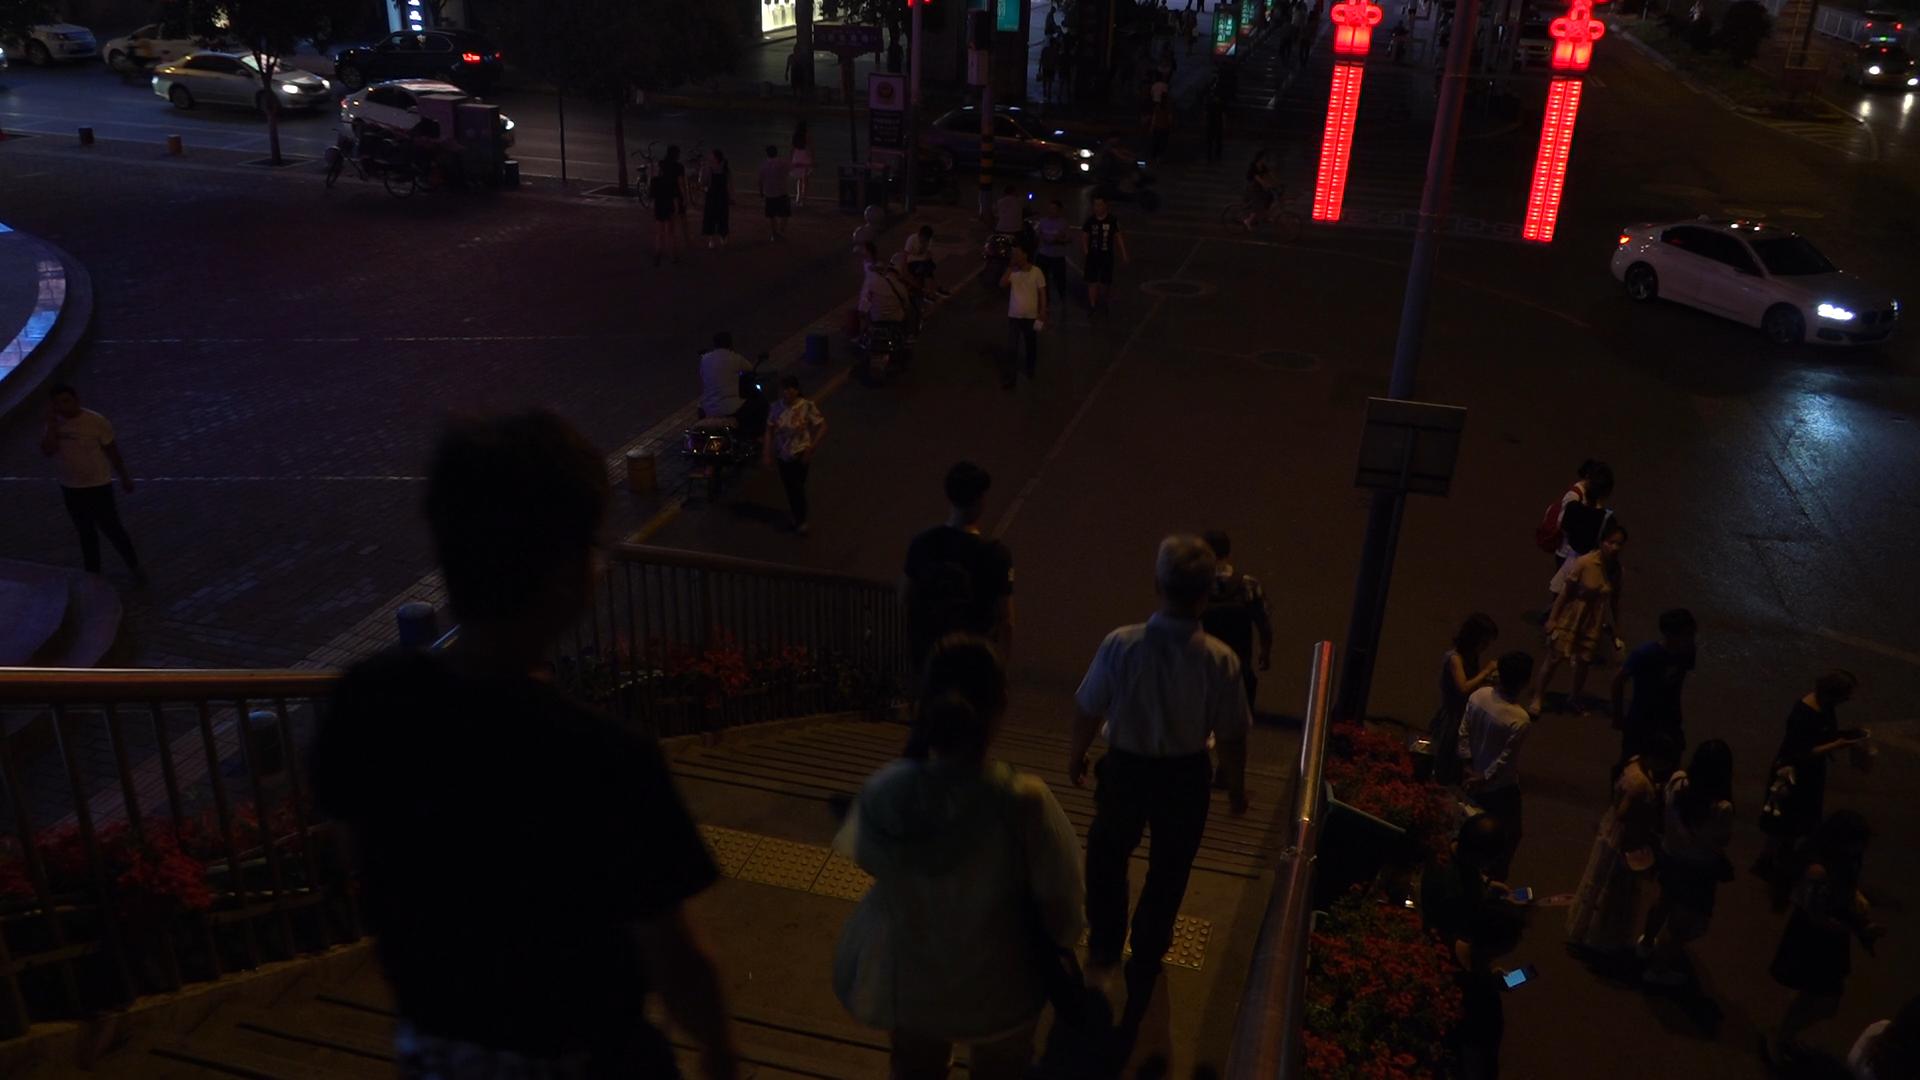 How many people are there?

42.